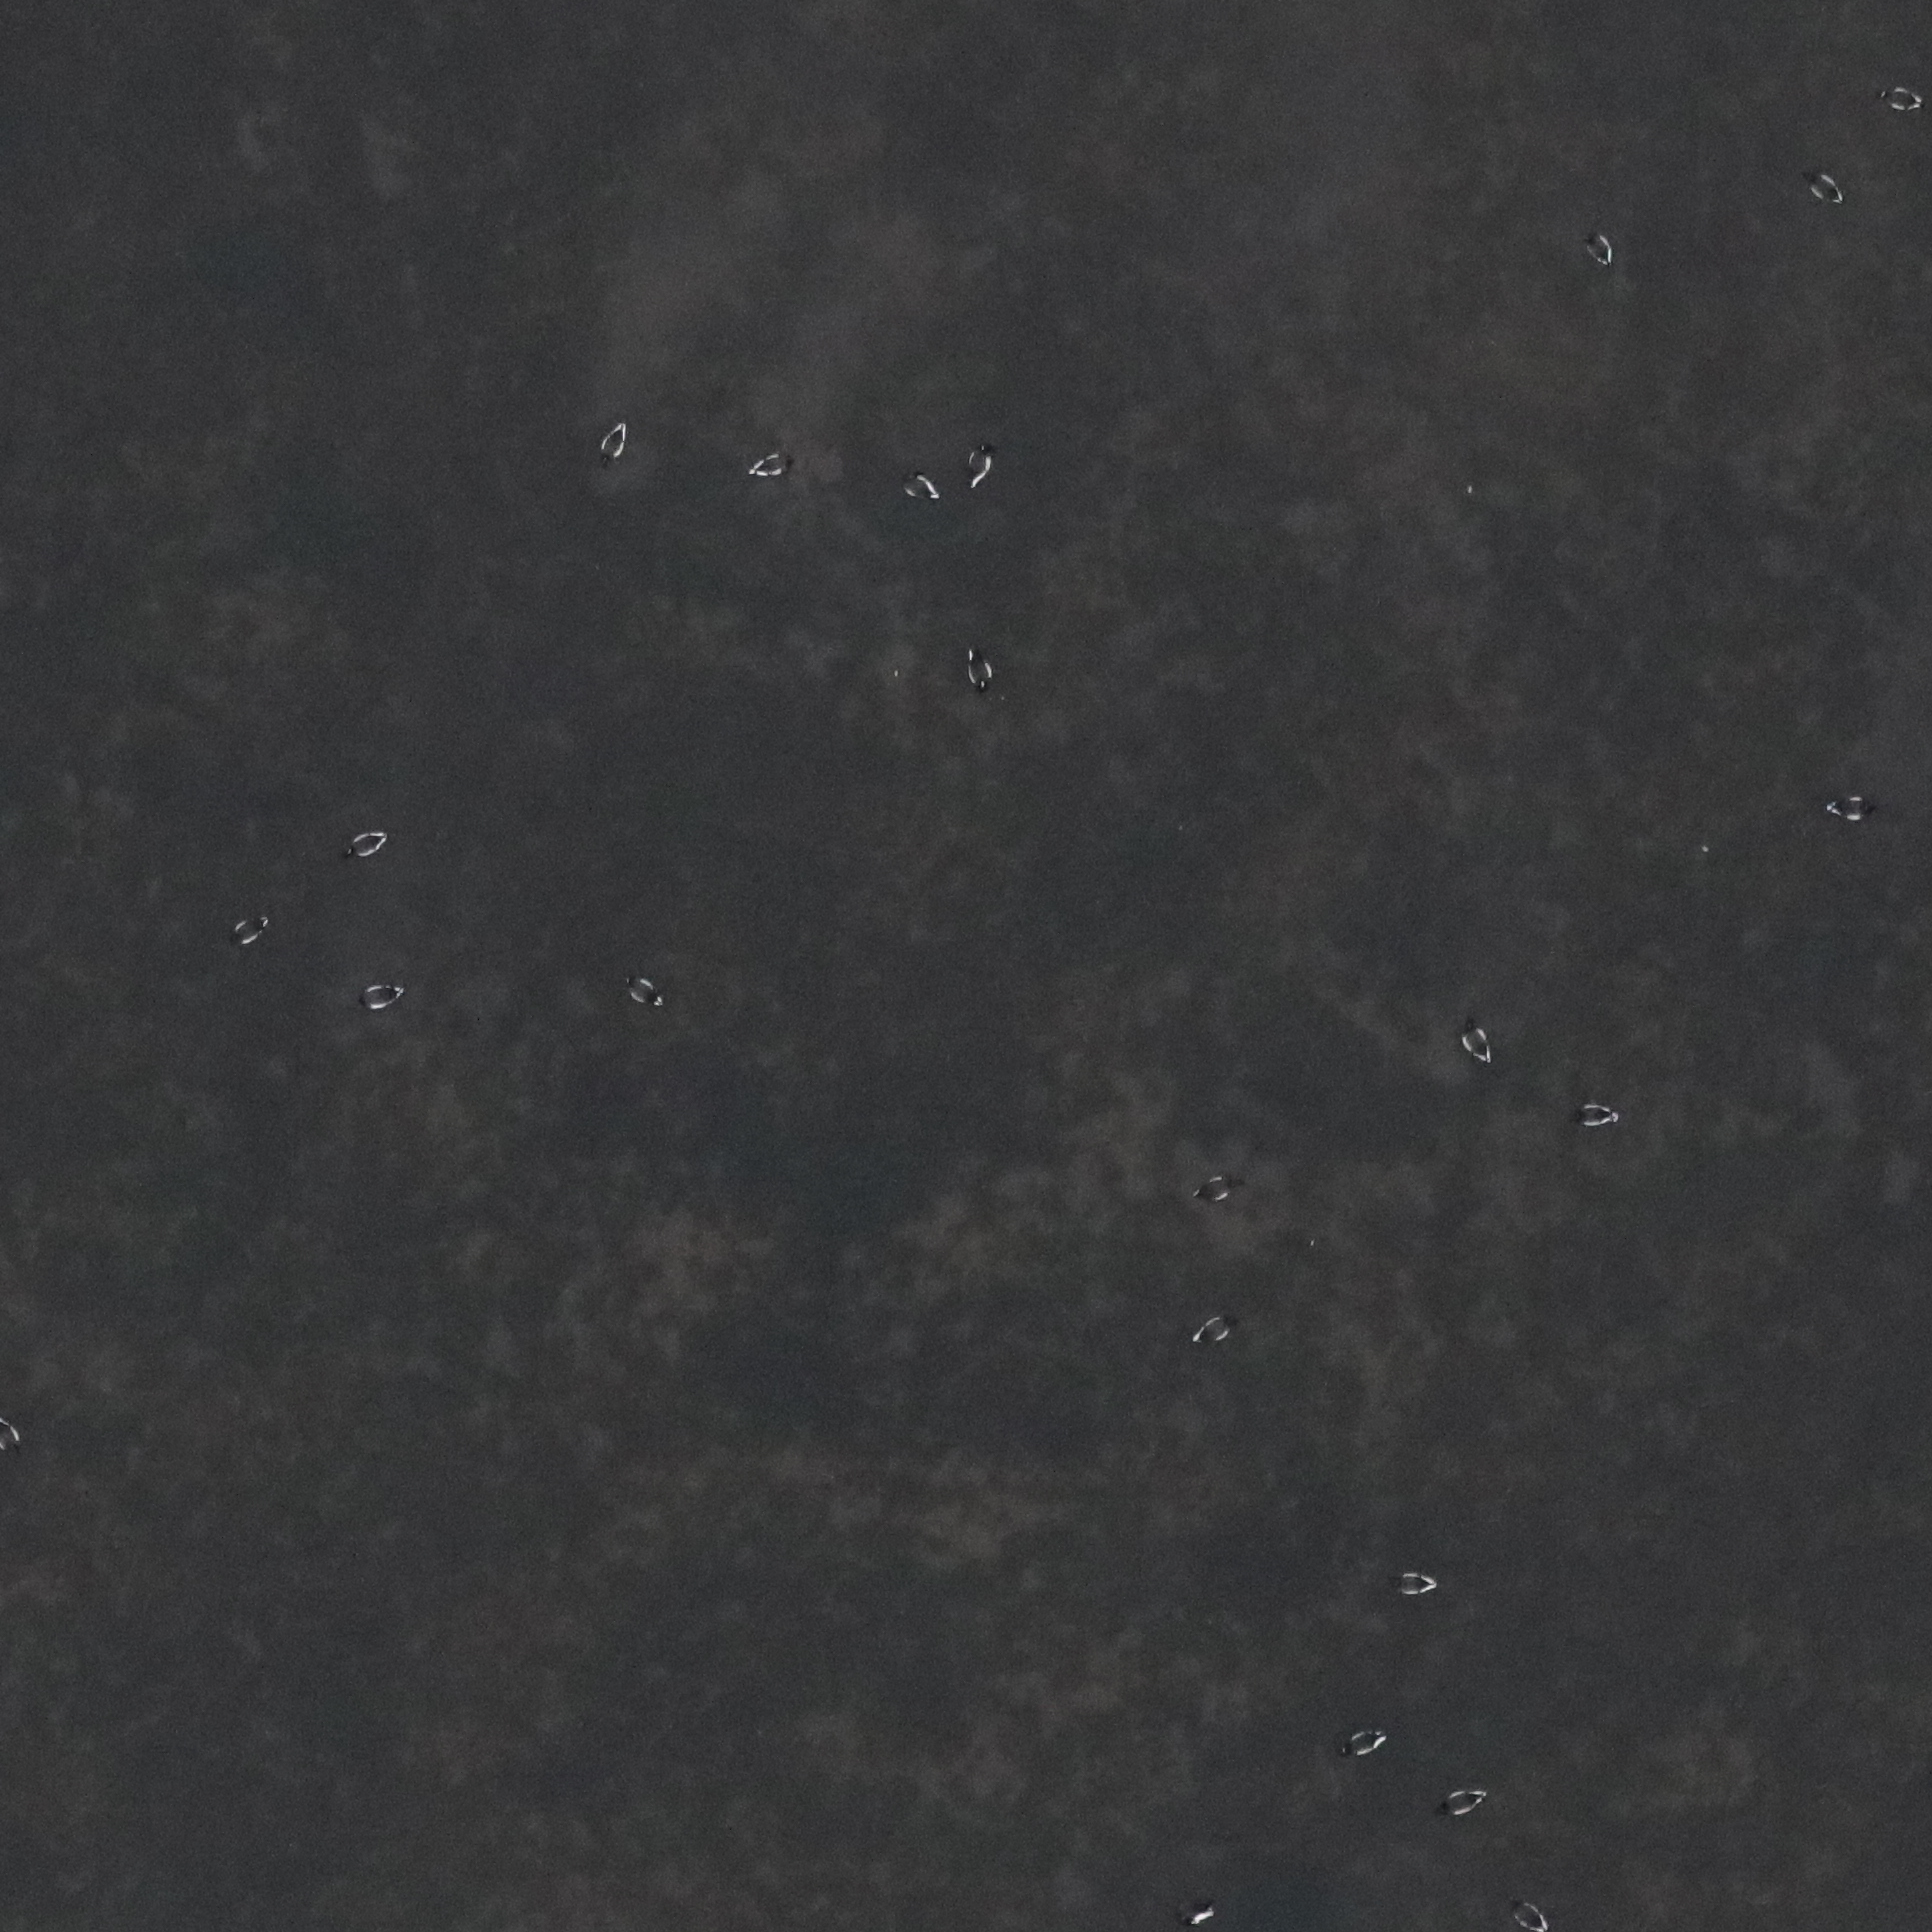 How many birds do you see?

23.